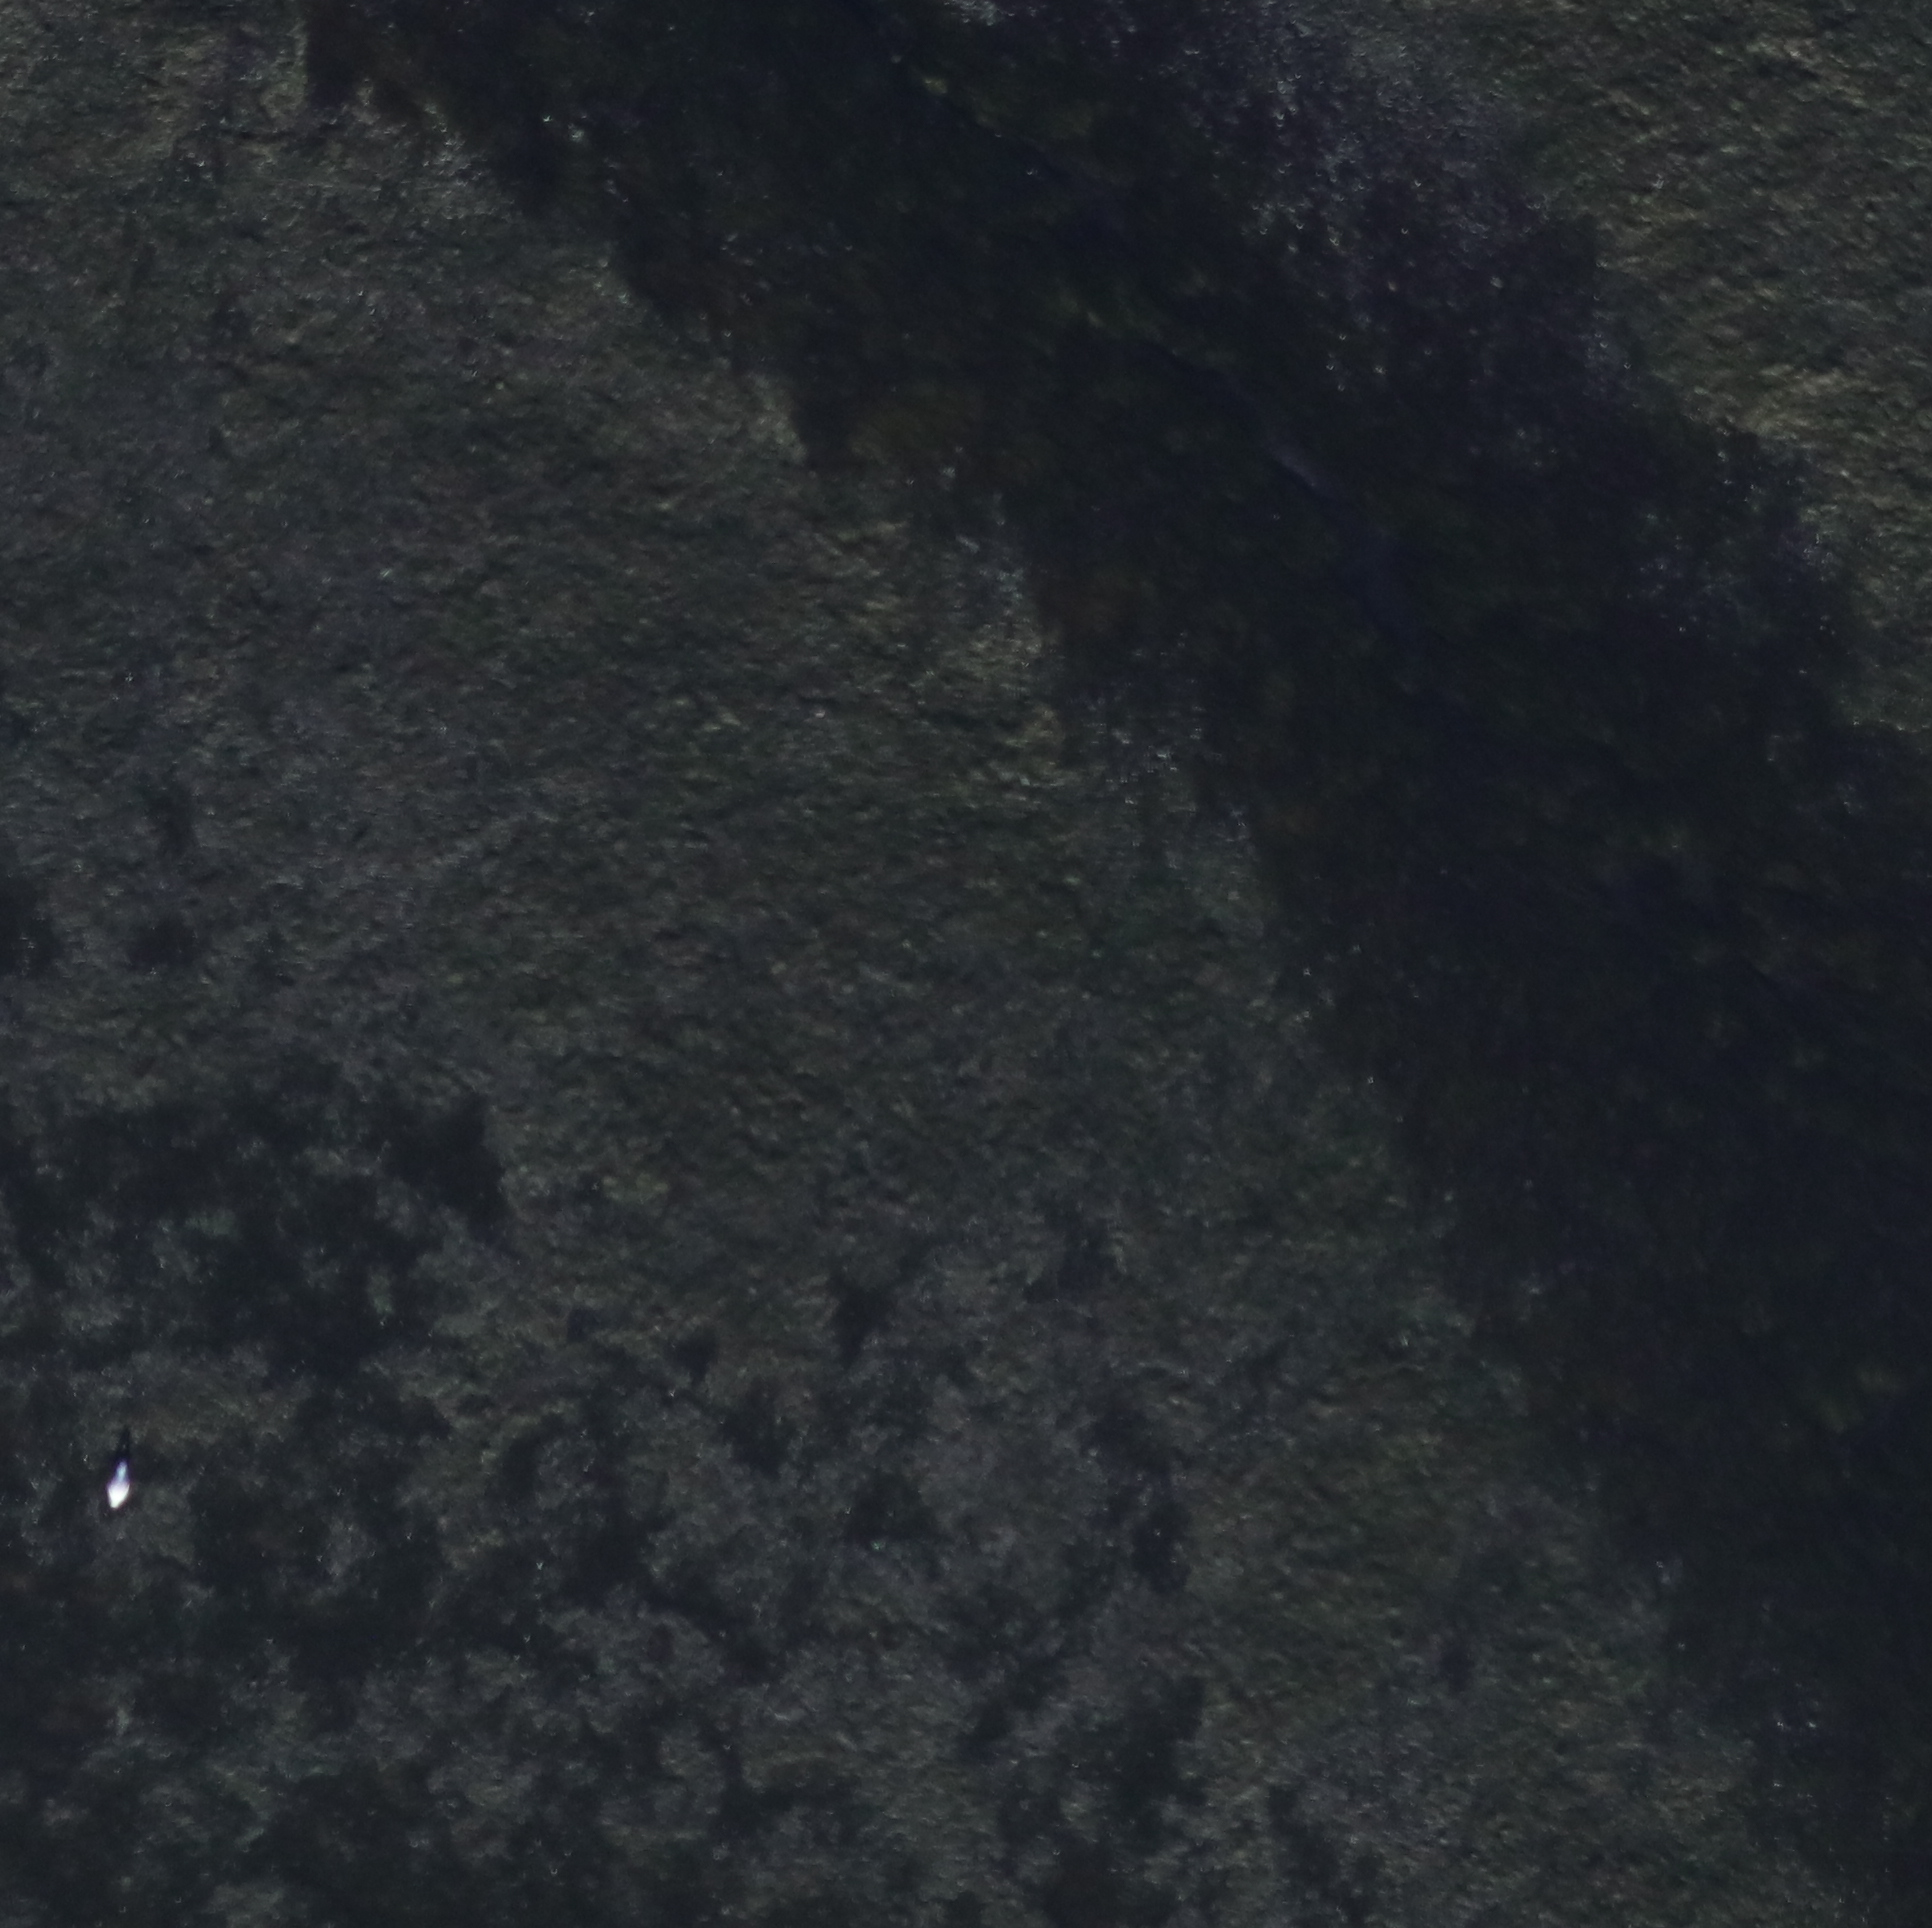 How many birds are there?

1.